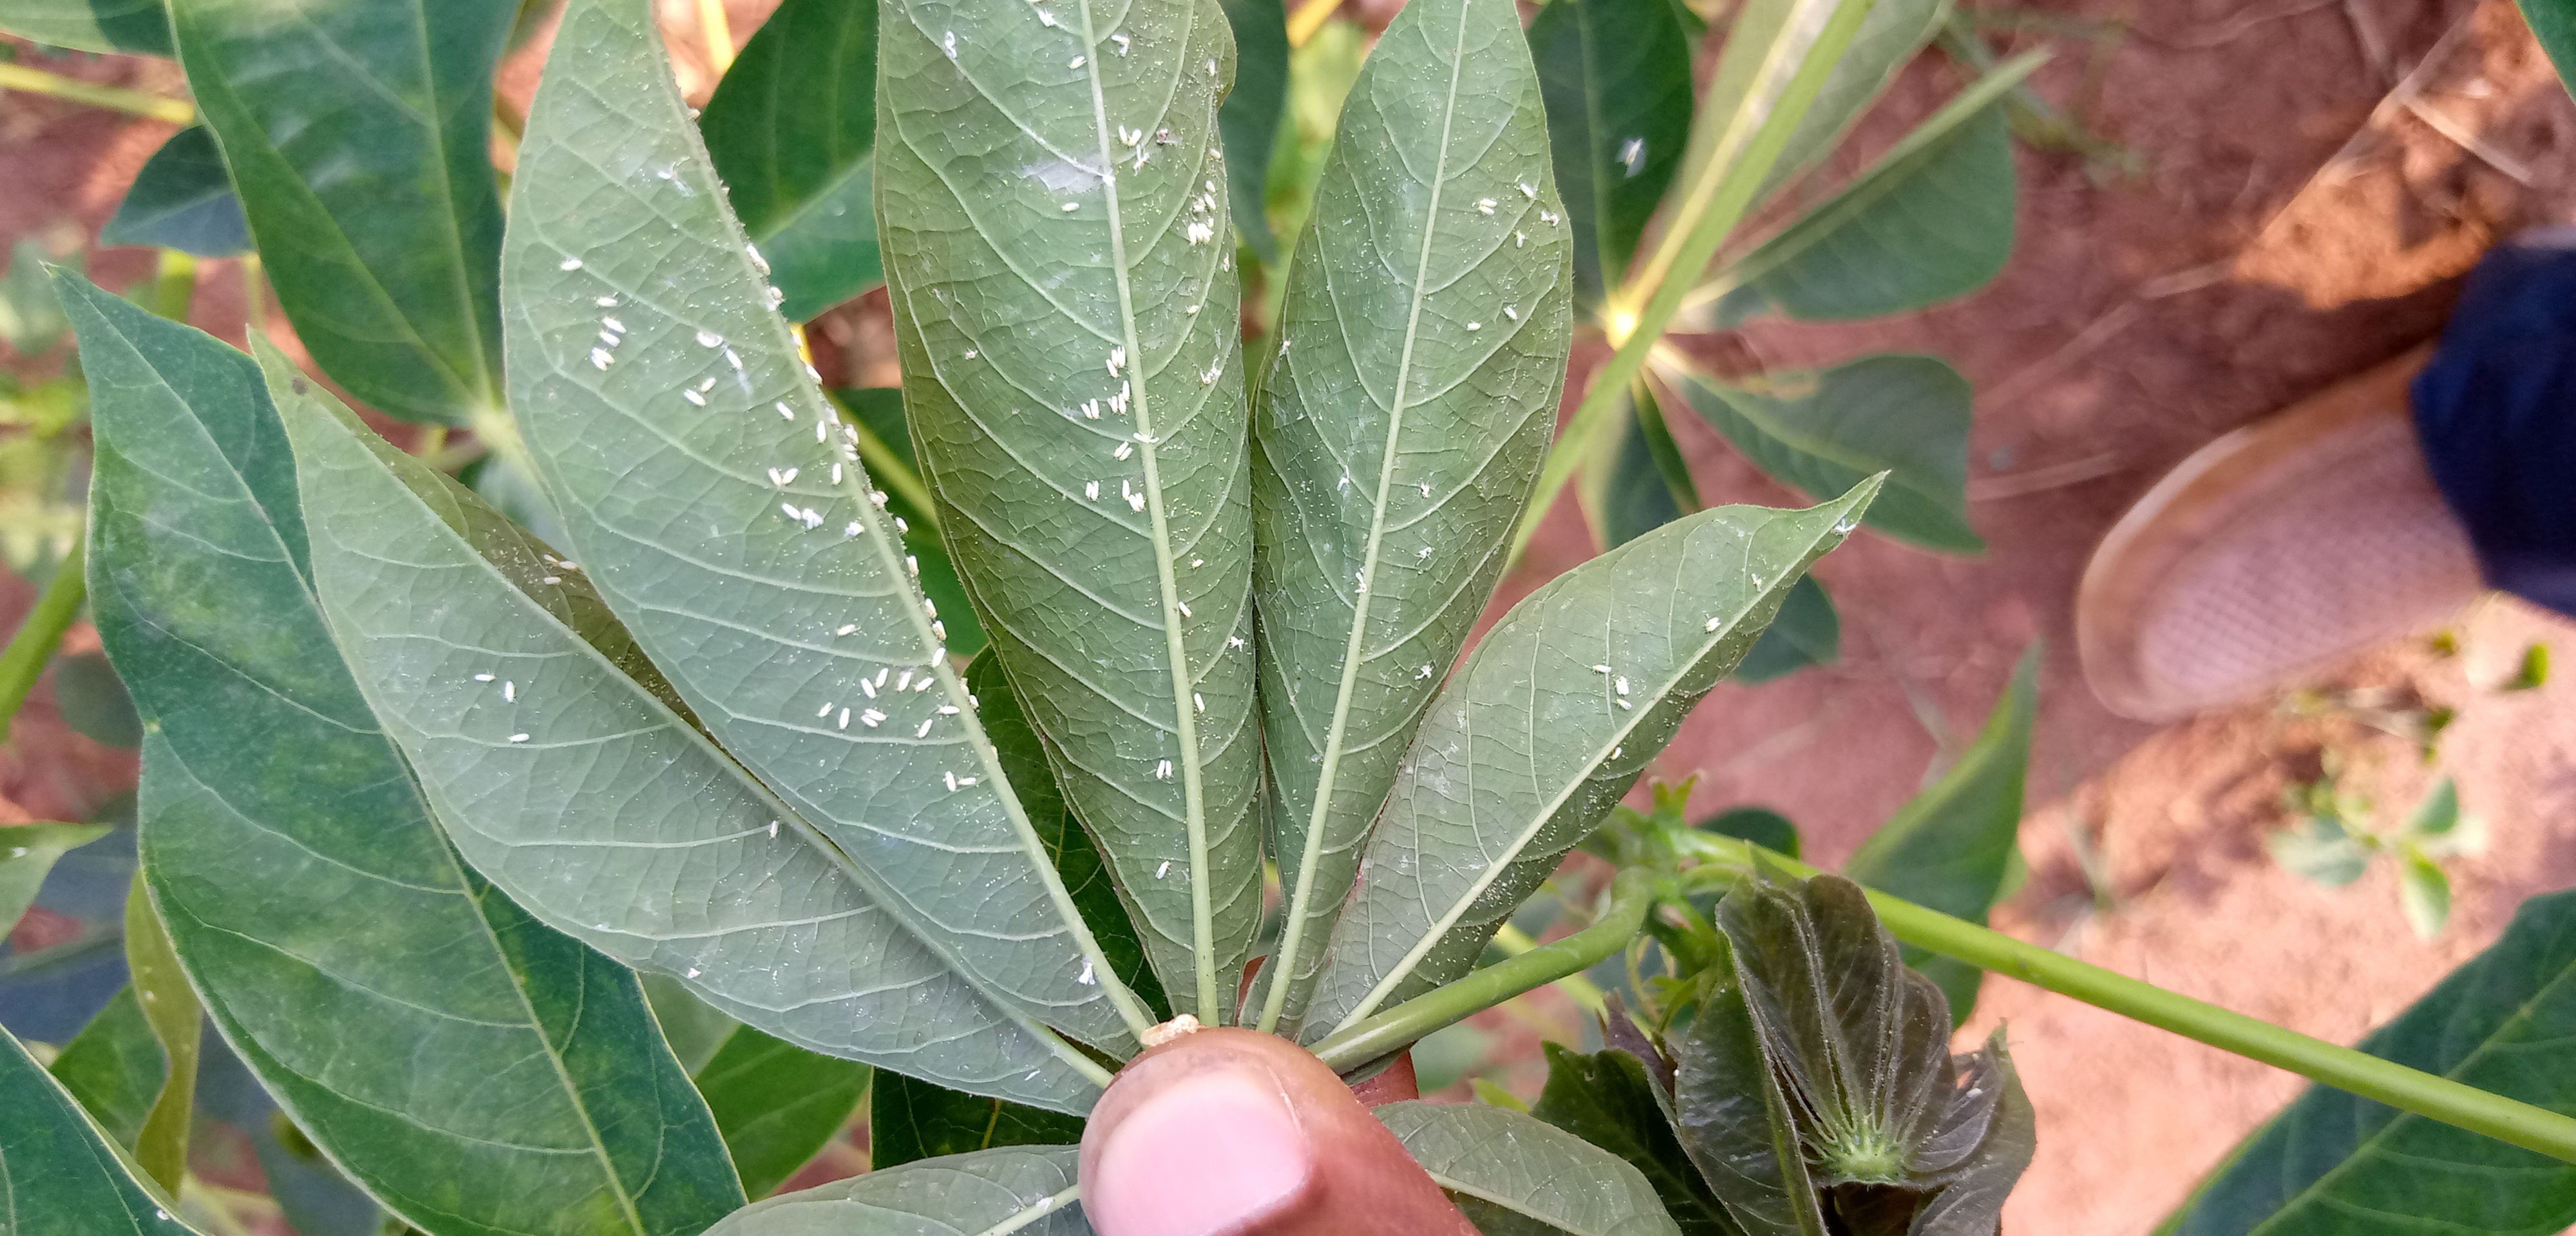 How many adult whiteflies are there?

128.